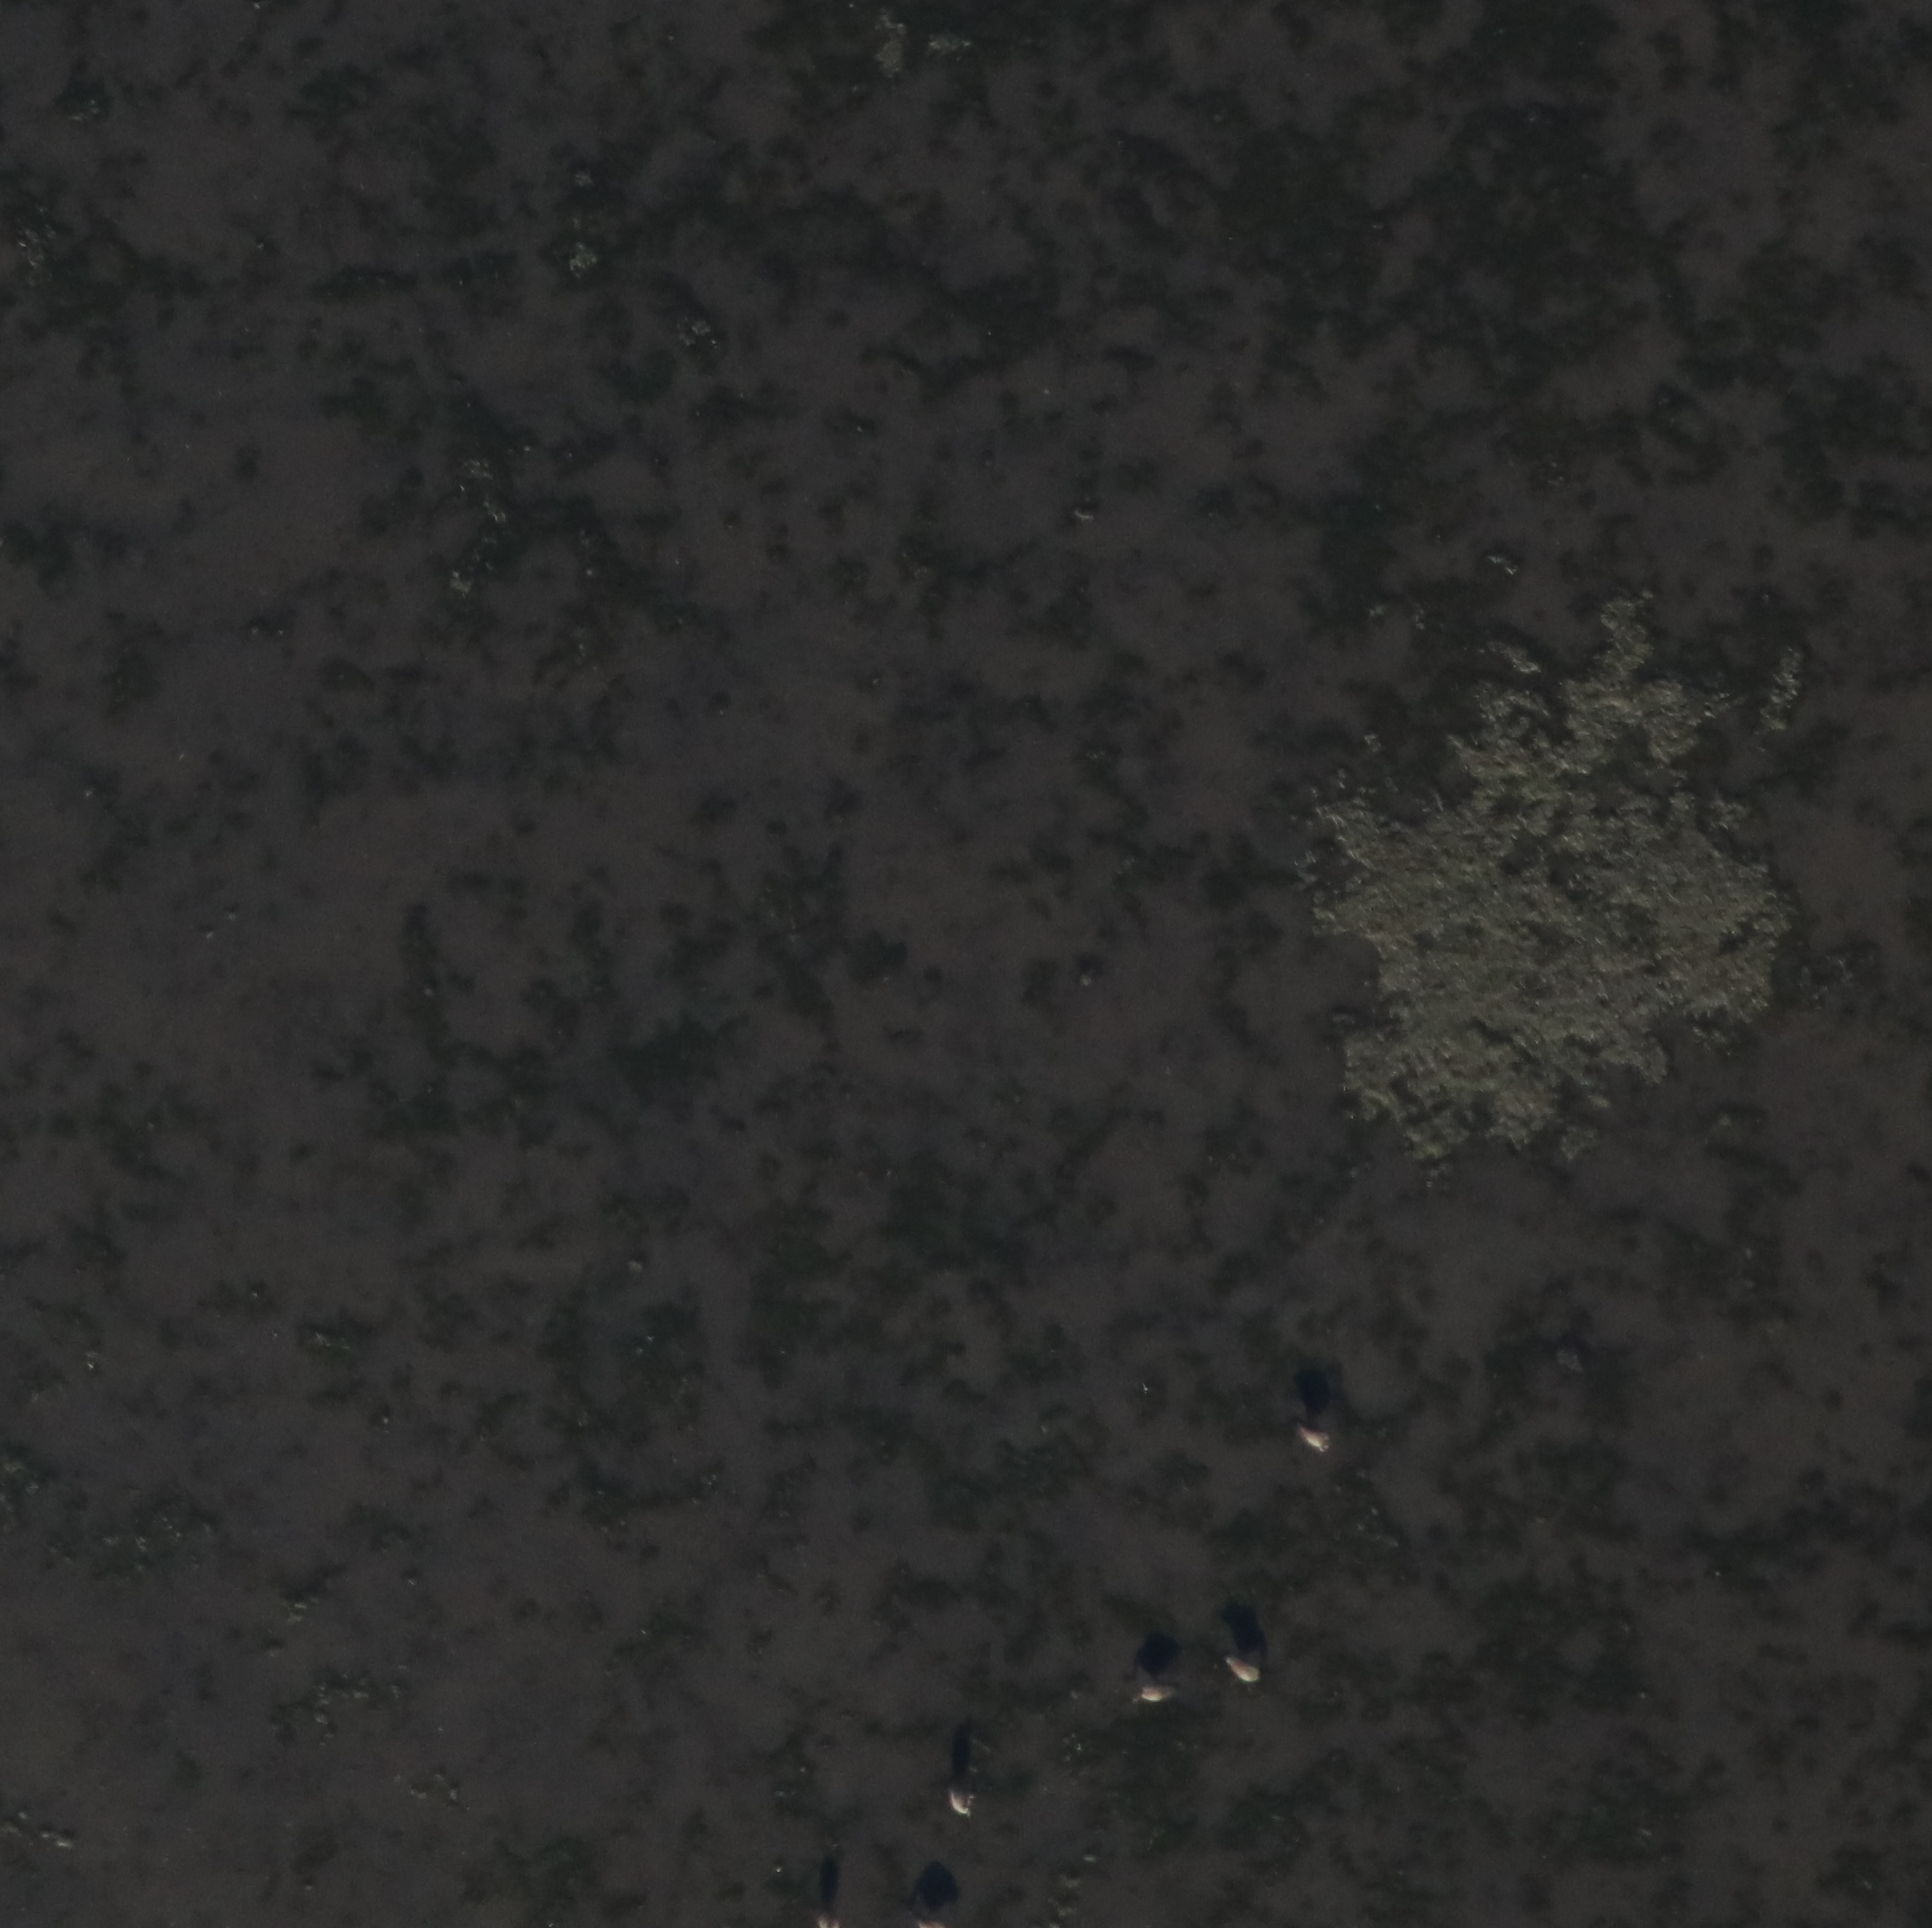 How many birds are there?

4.